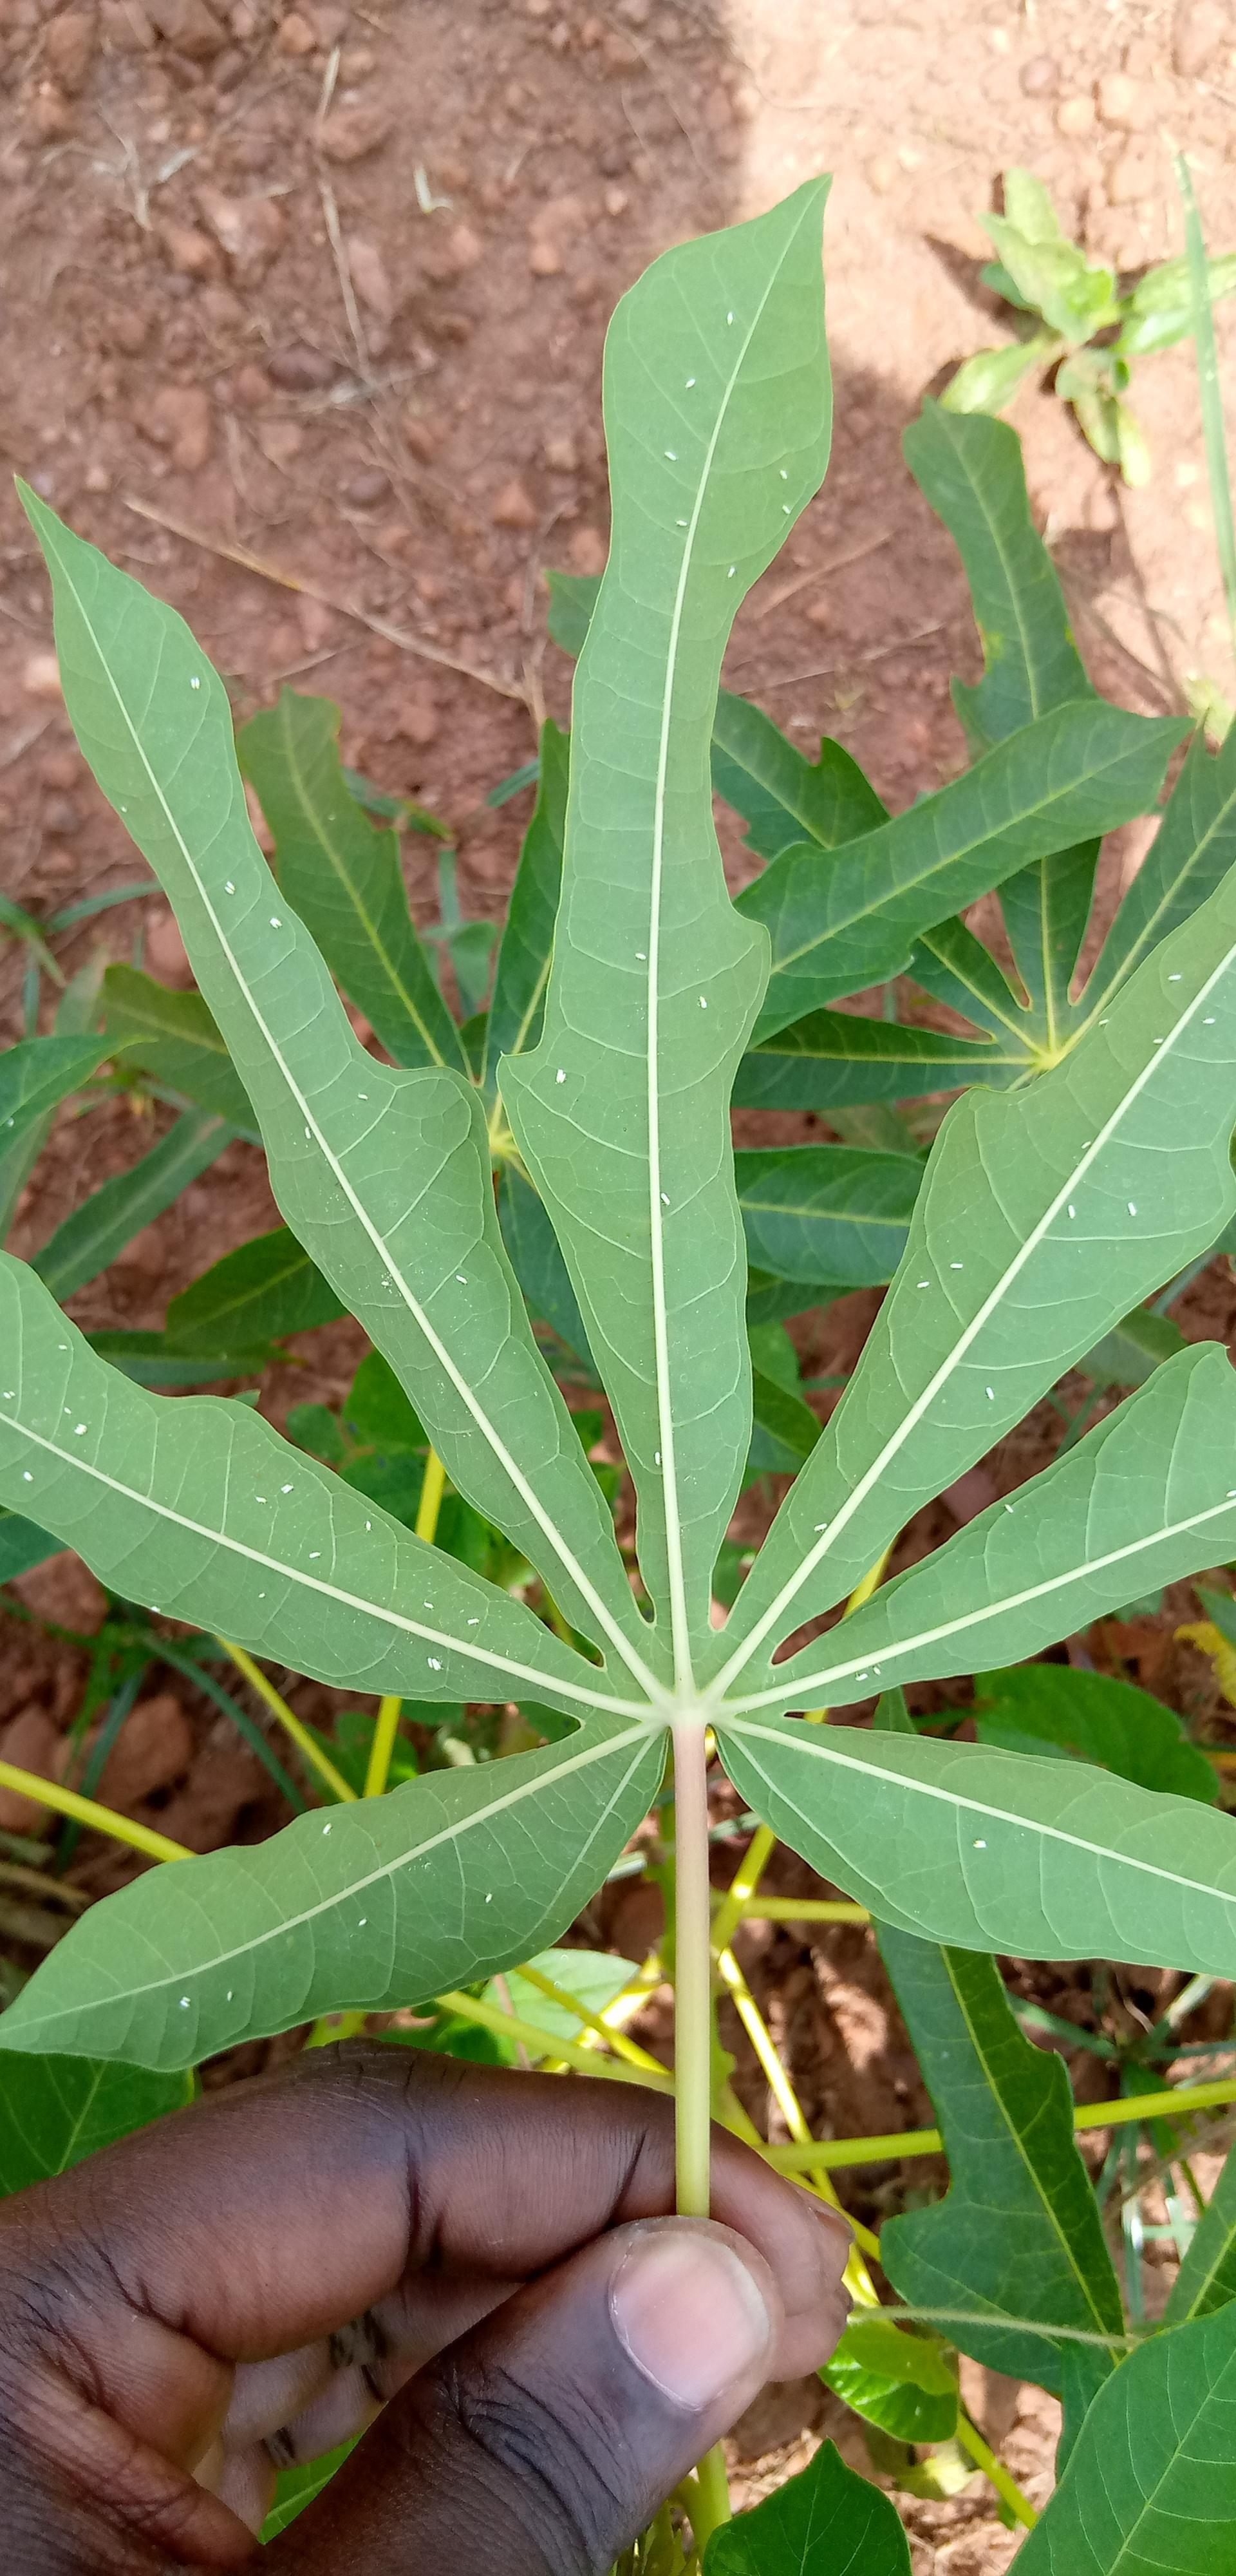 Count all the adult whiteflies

63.